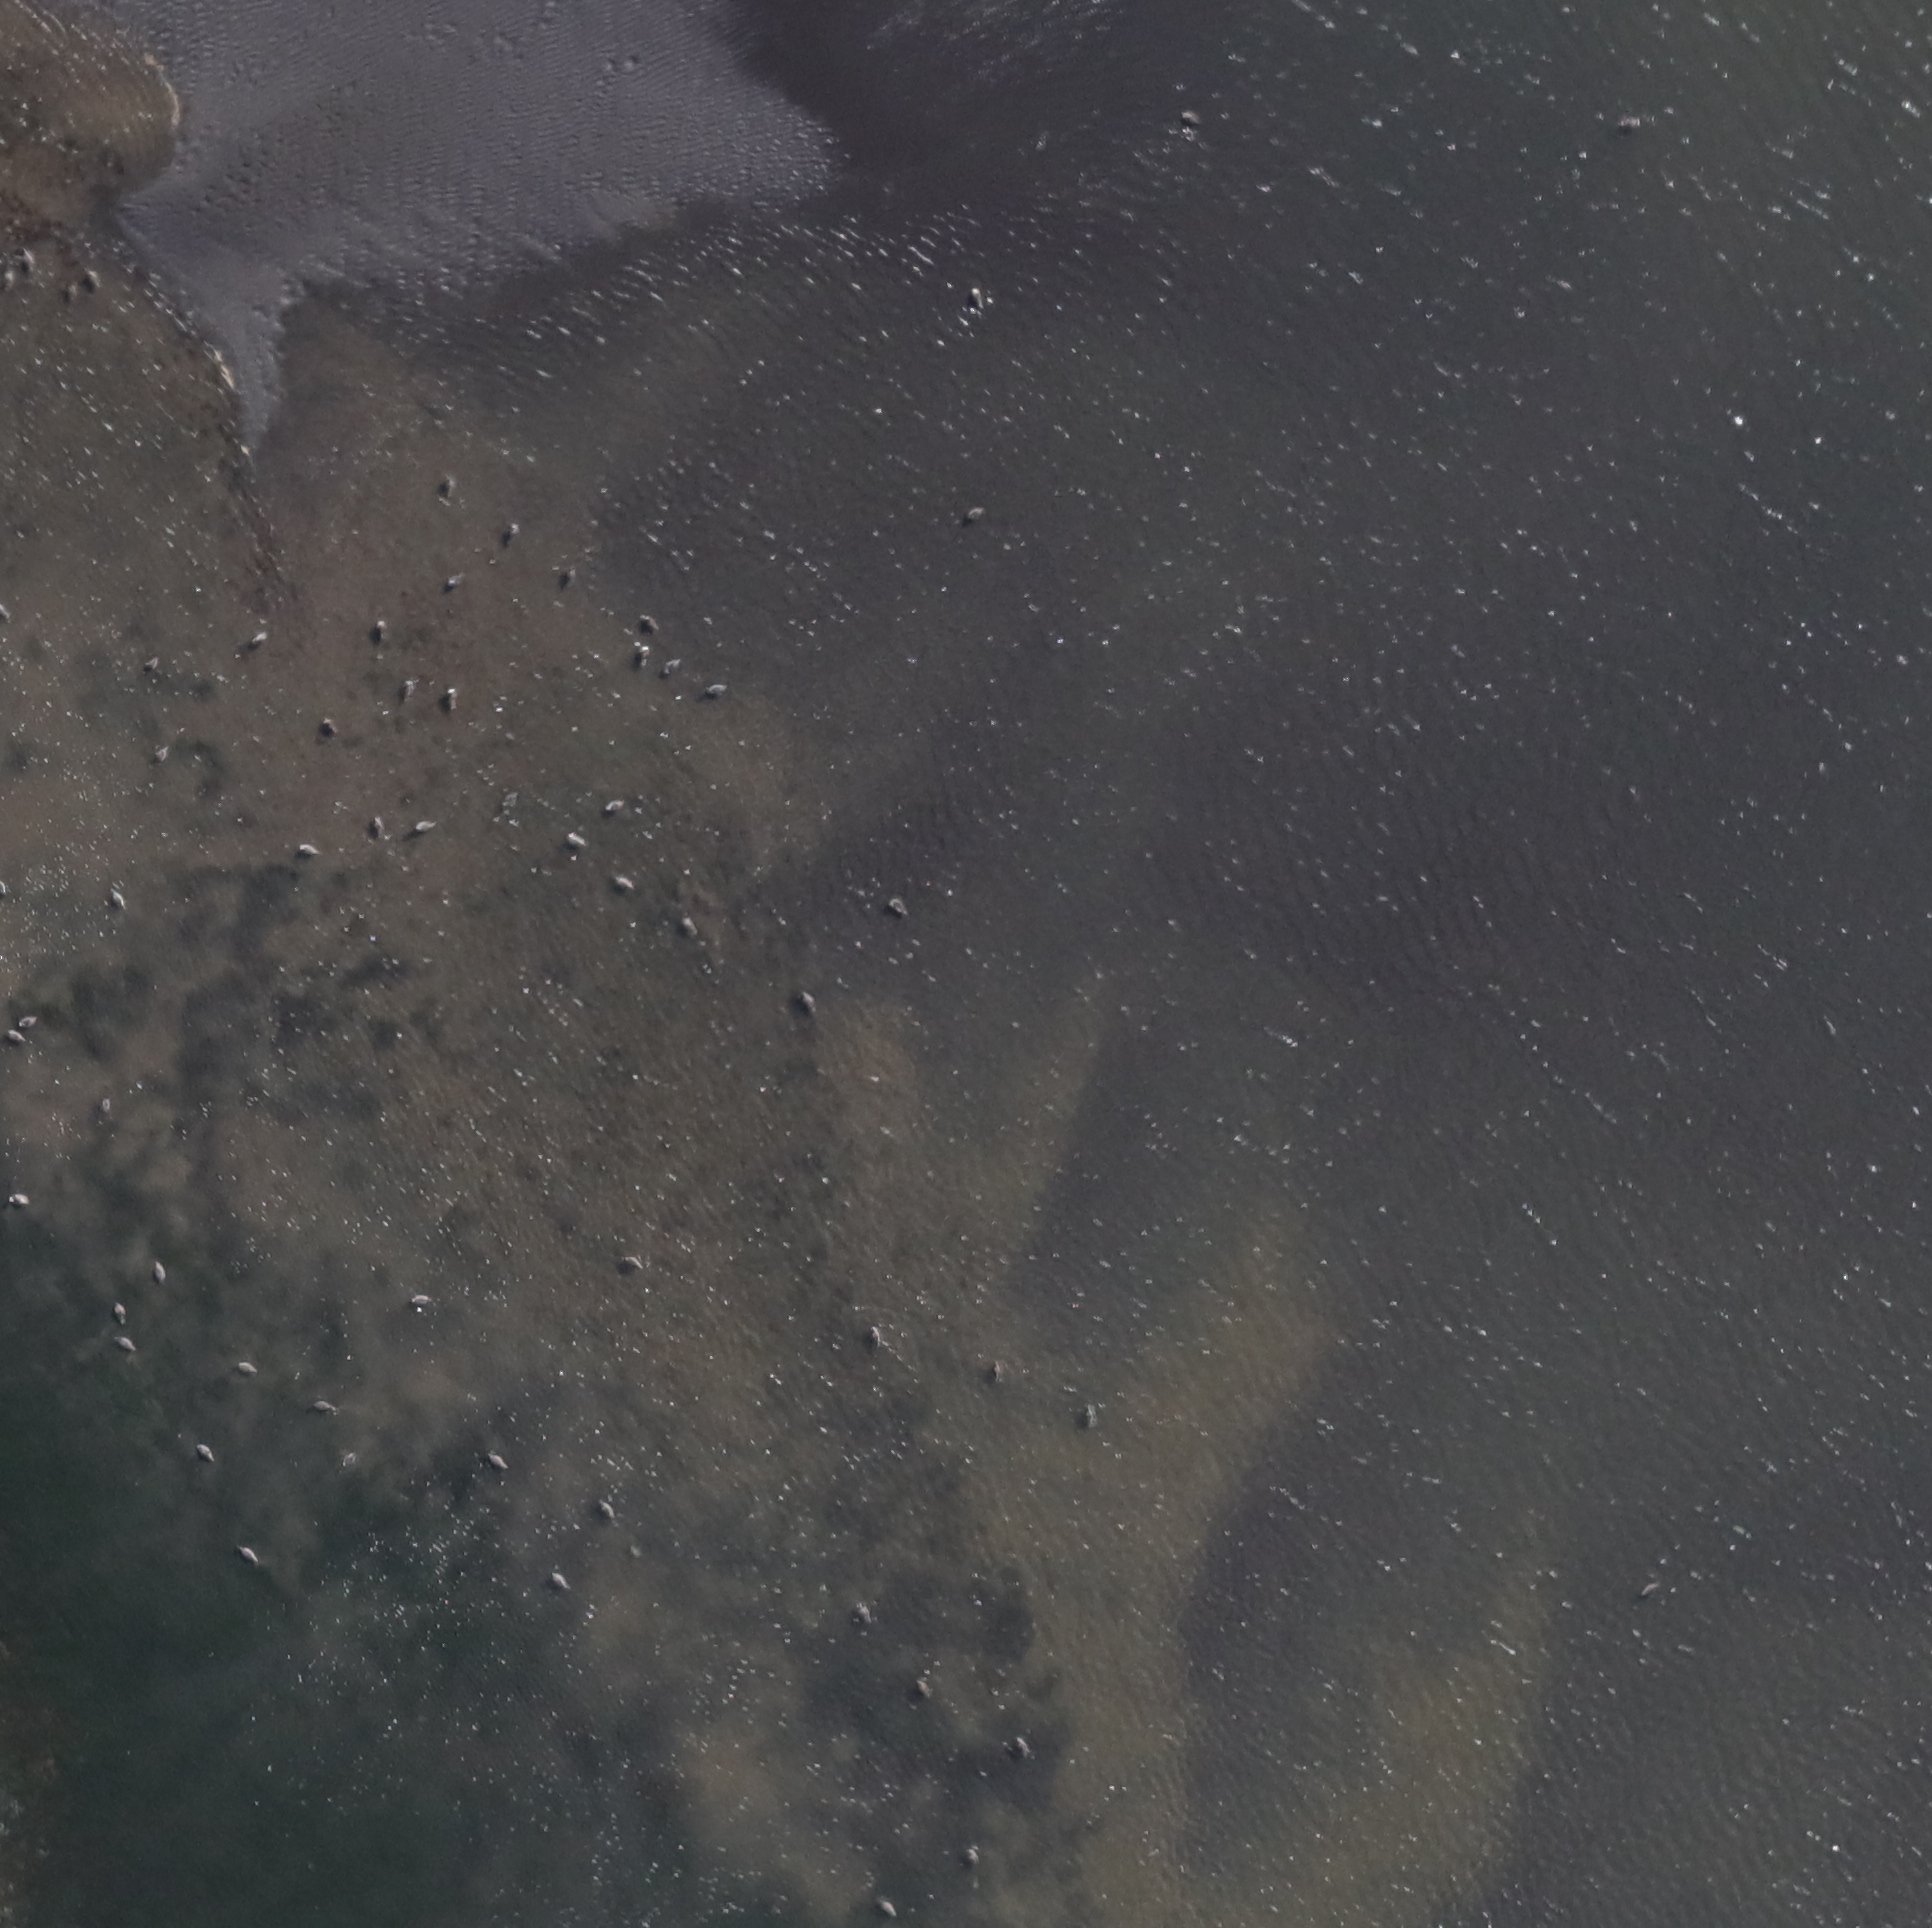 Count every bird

59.